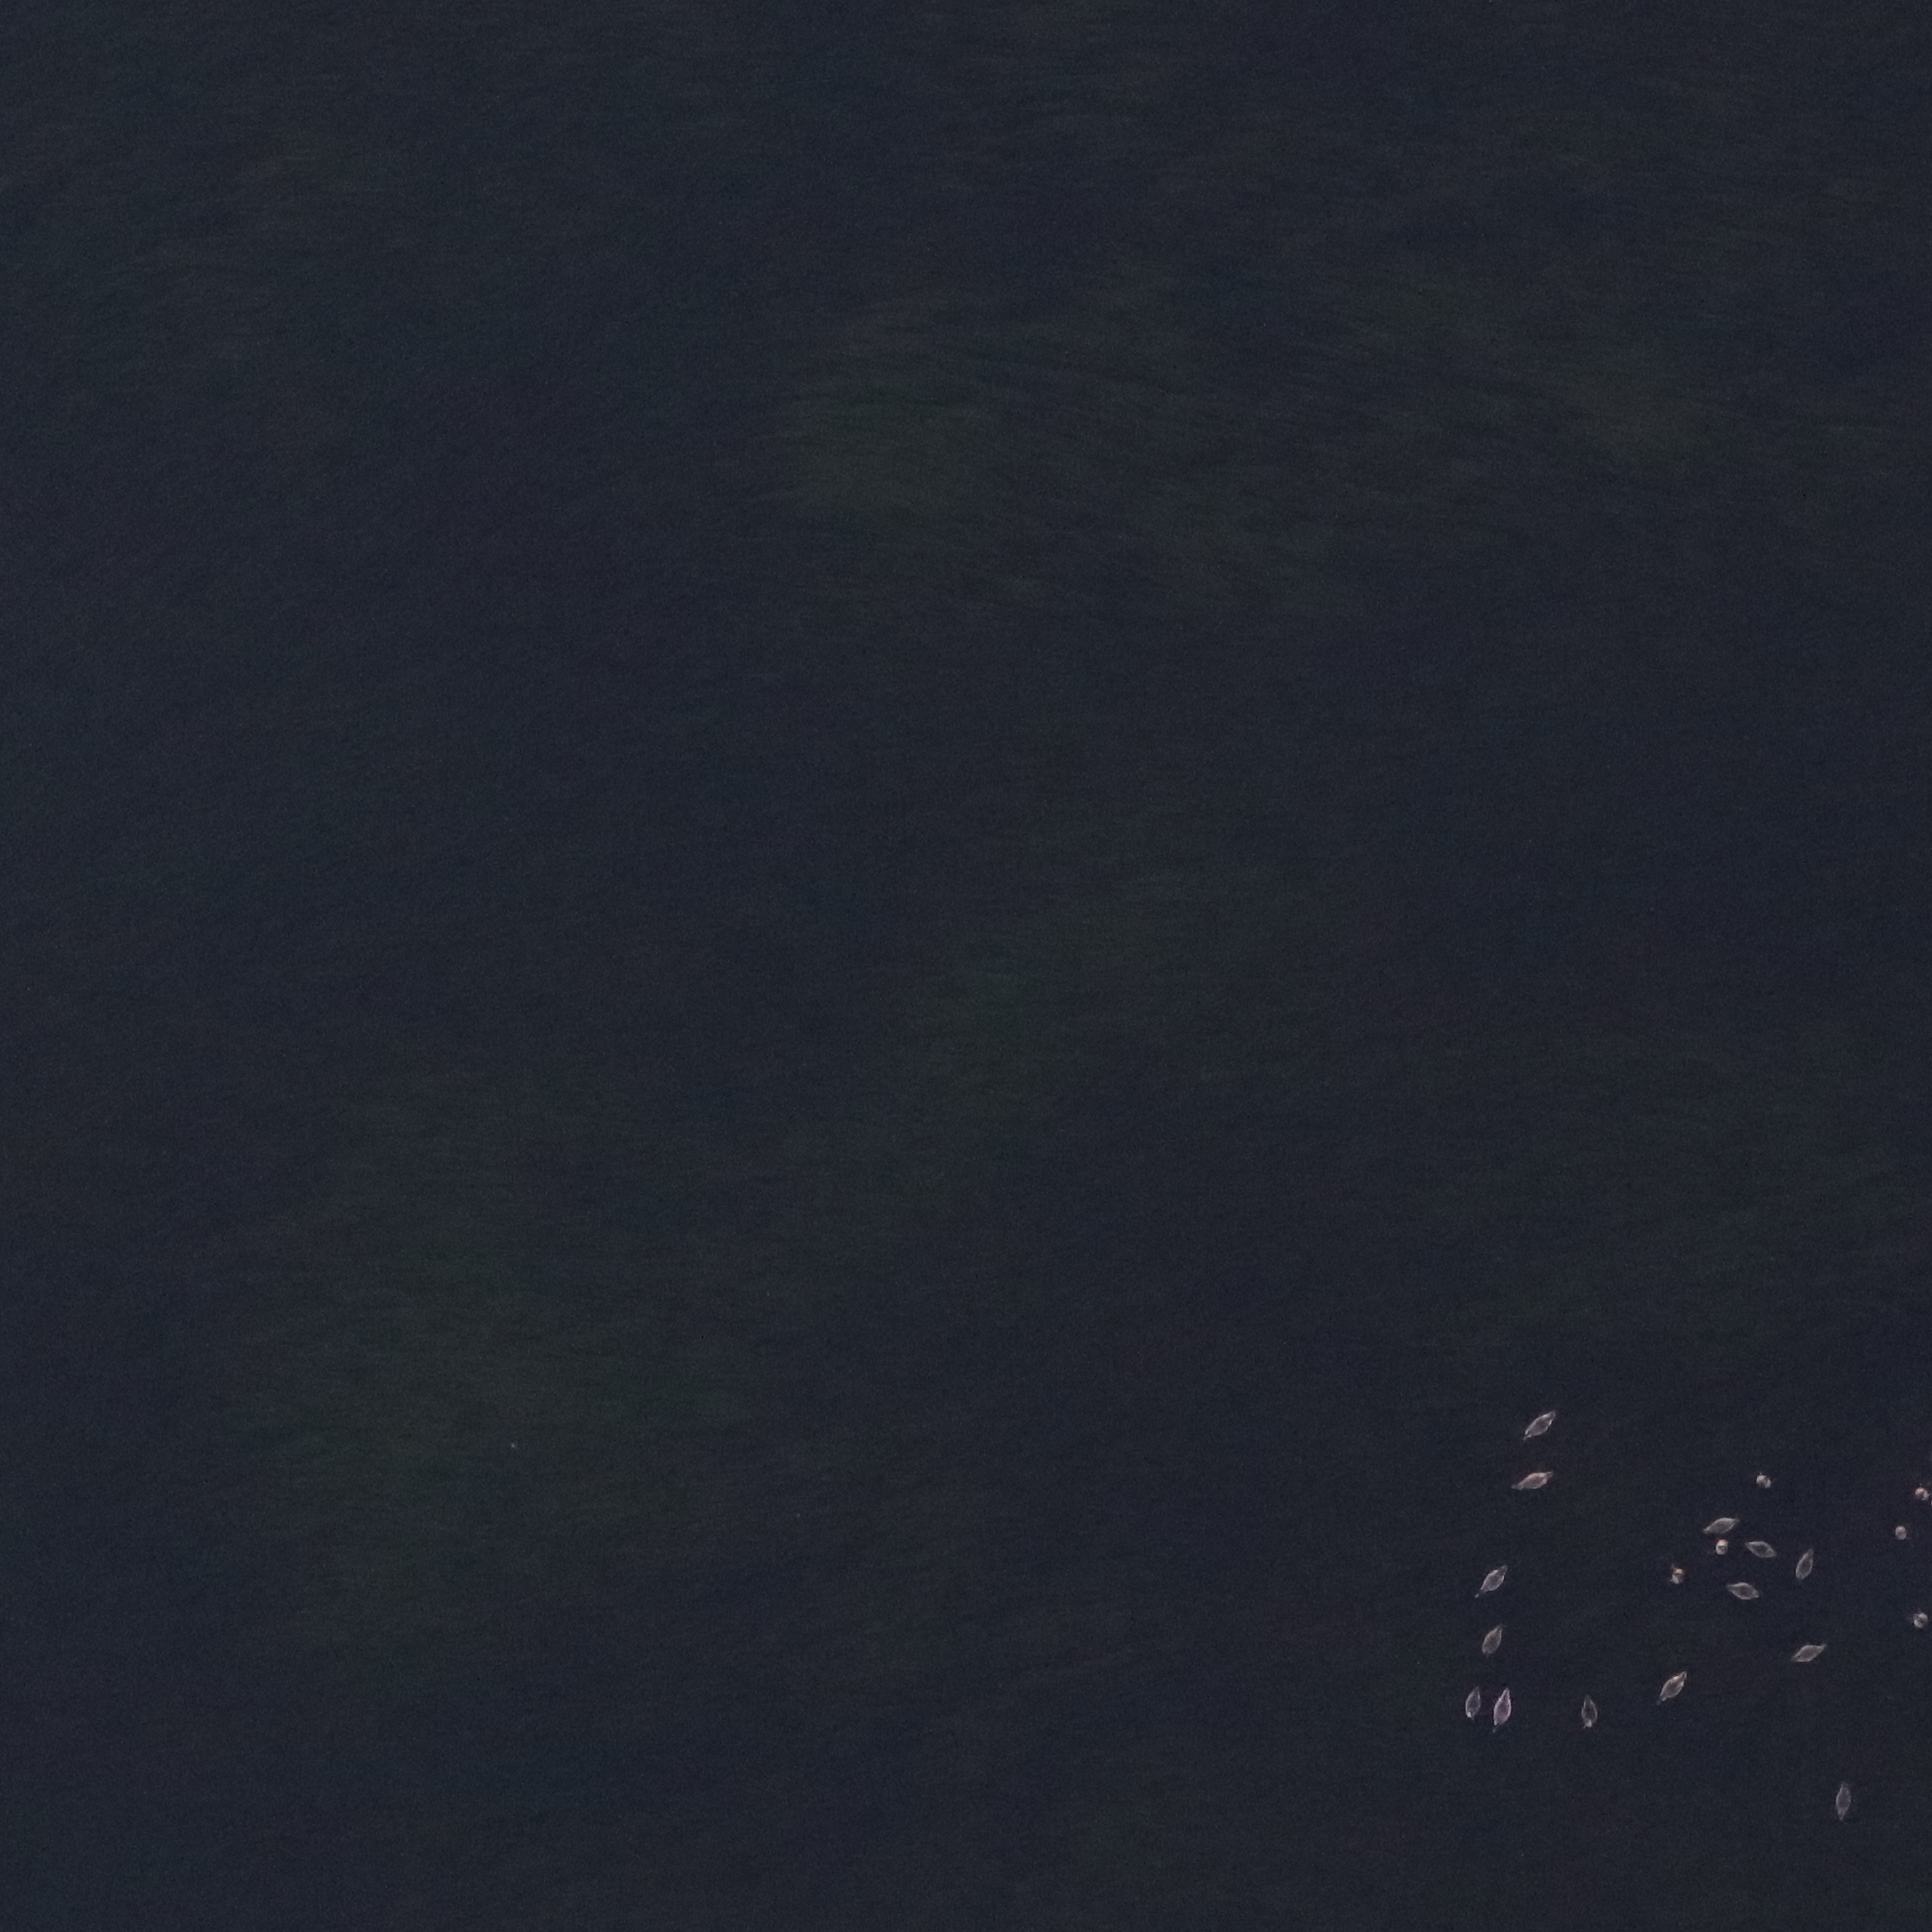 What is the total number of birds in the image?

20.